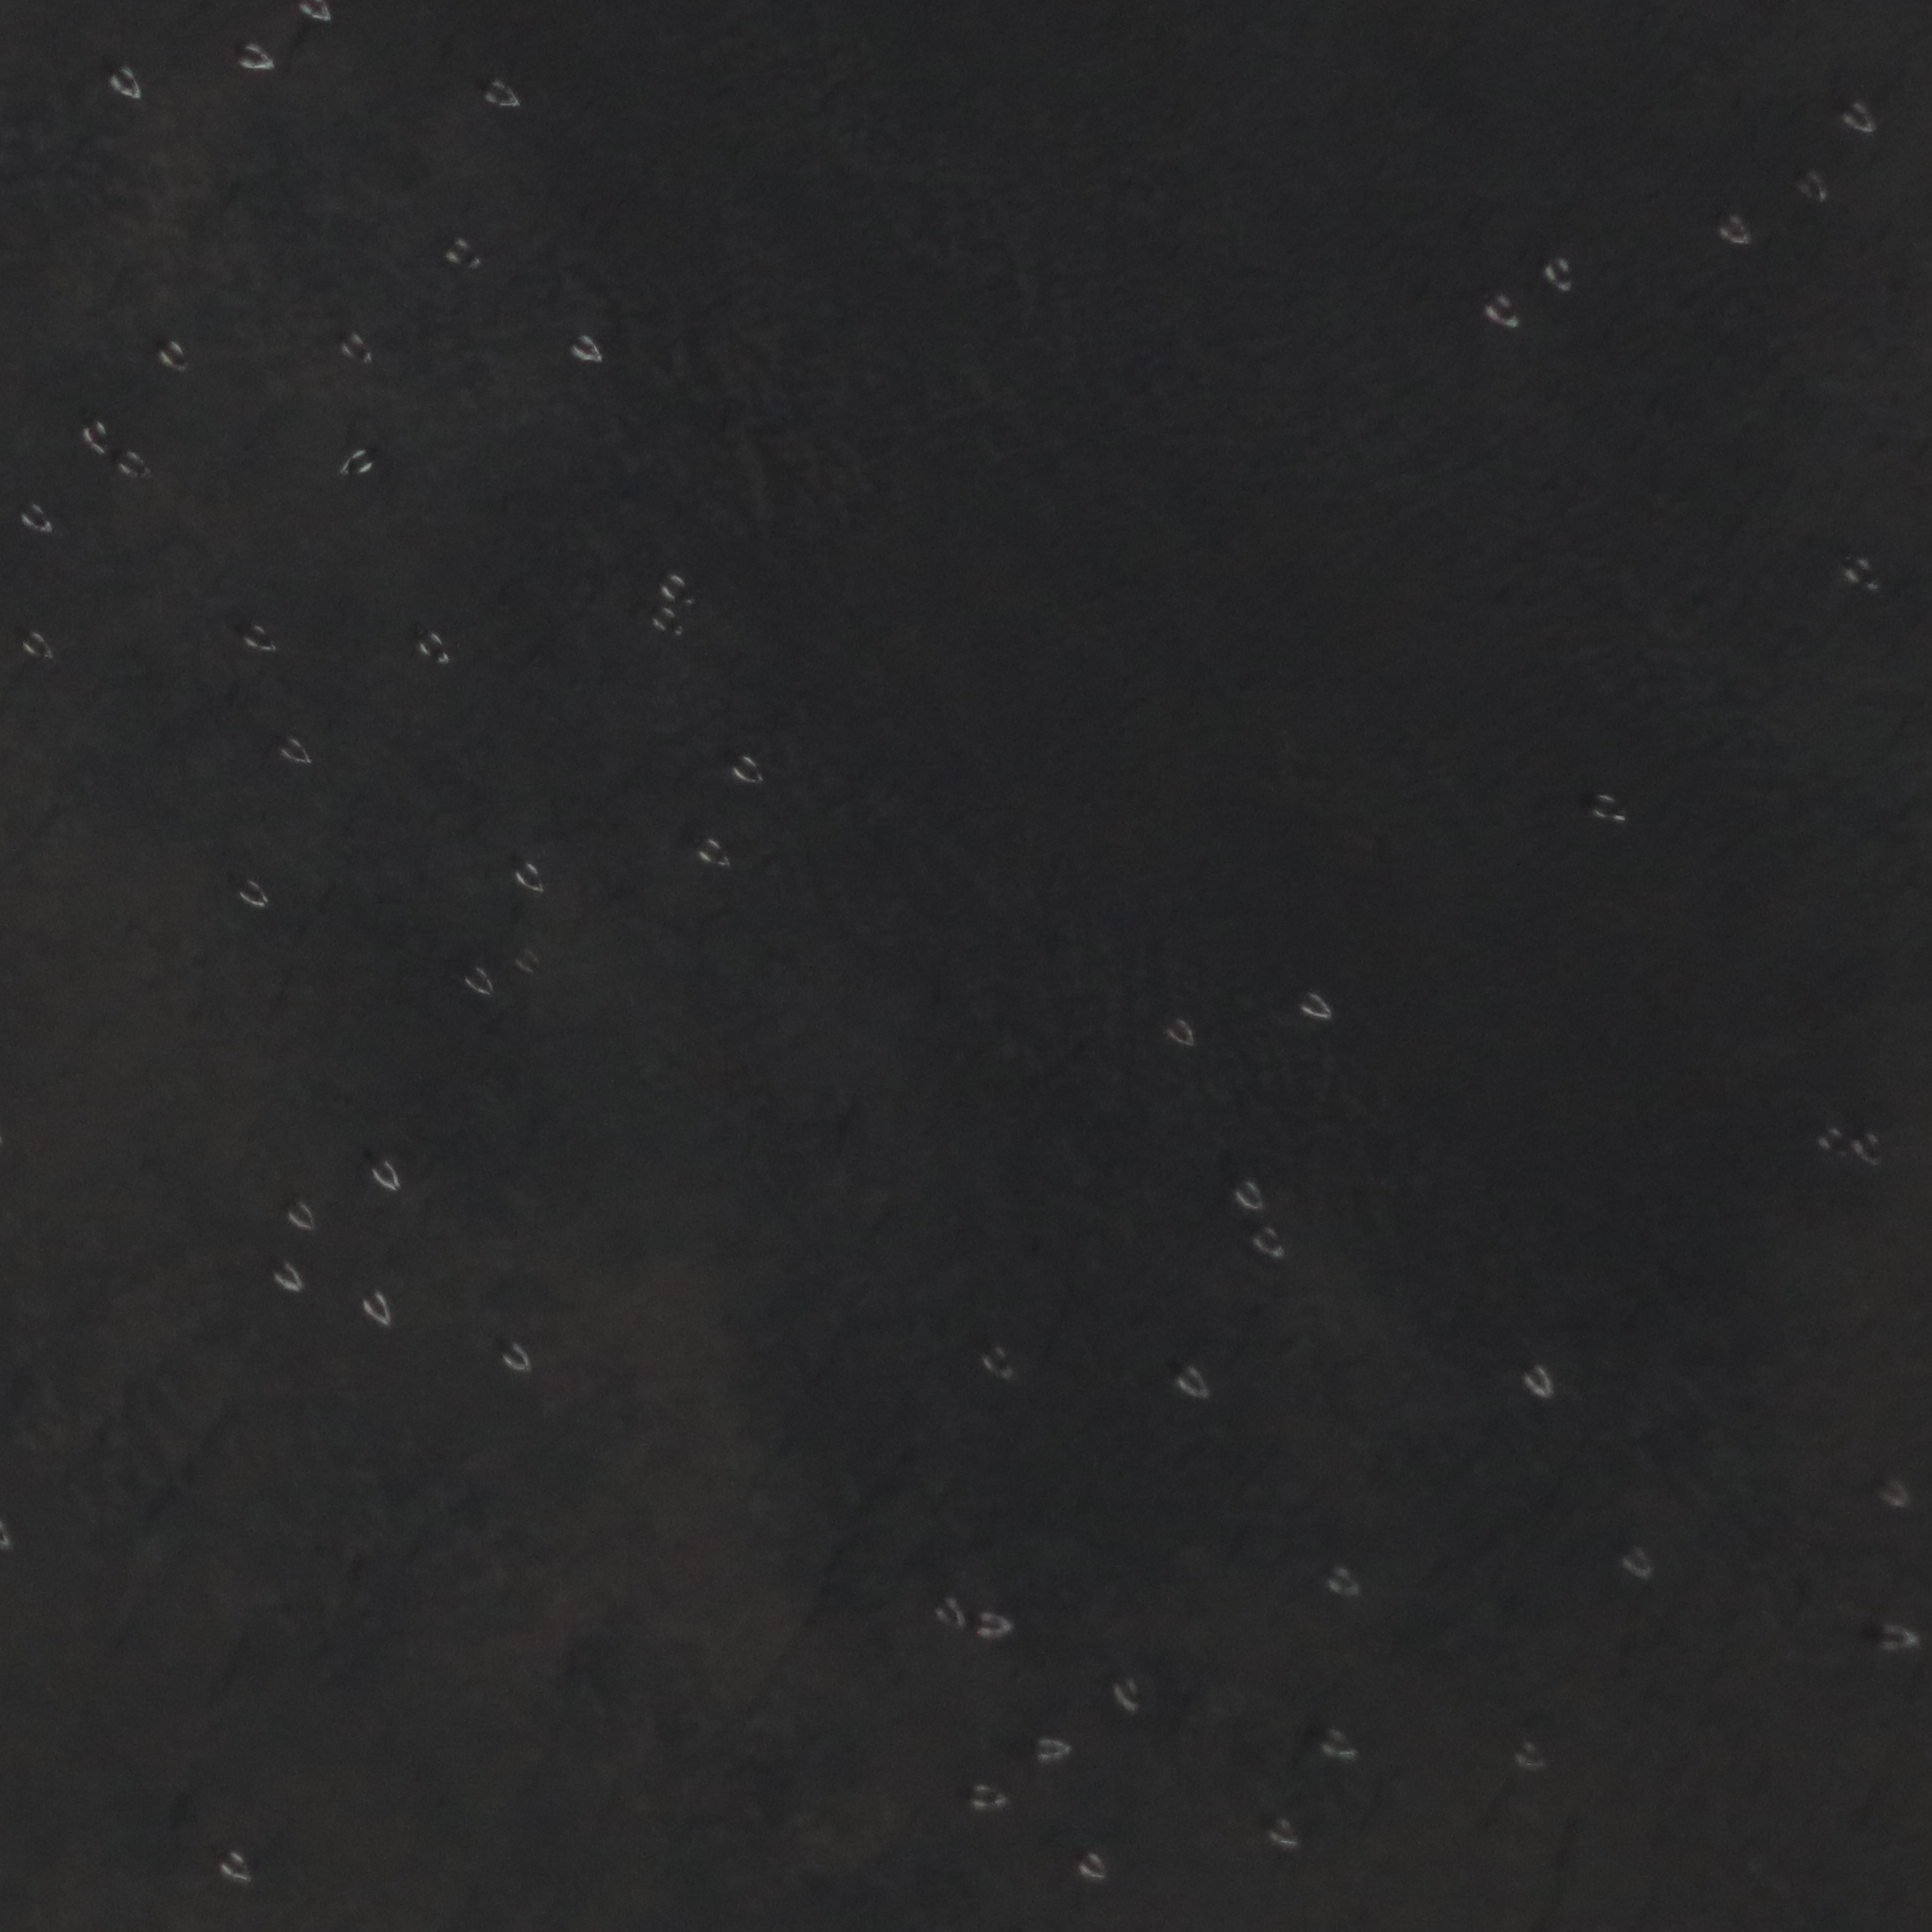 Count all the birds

59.